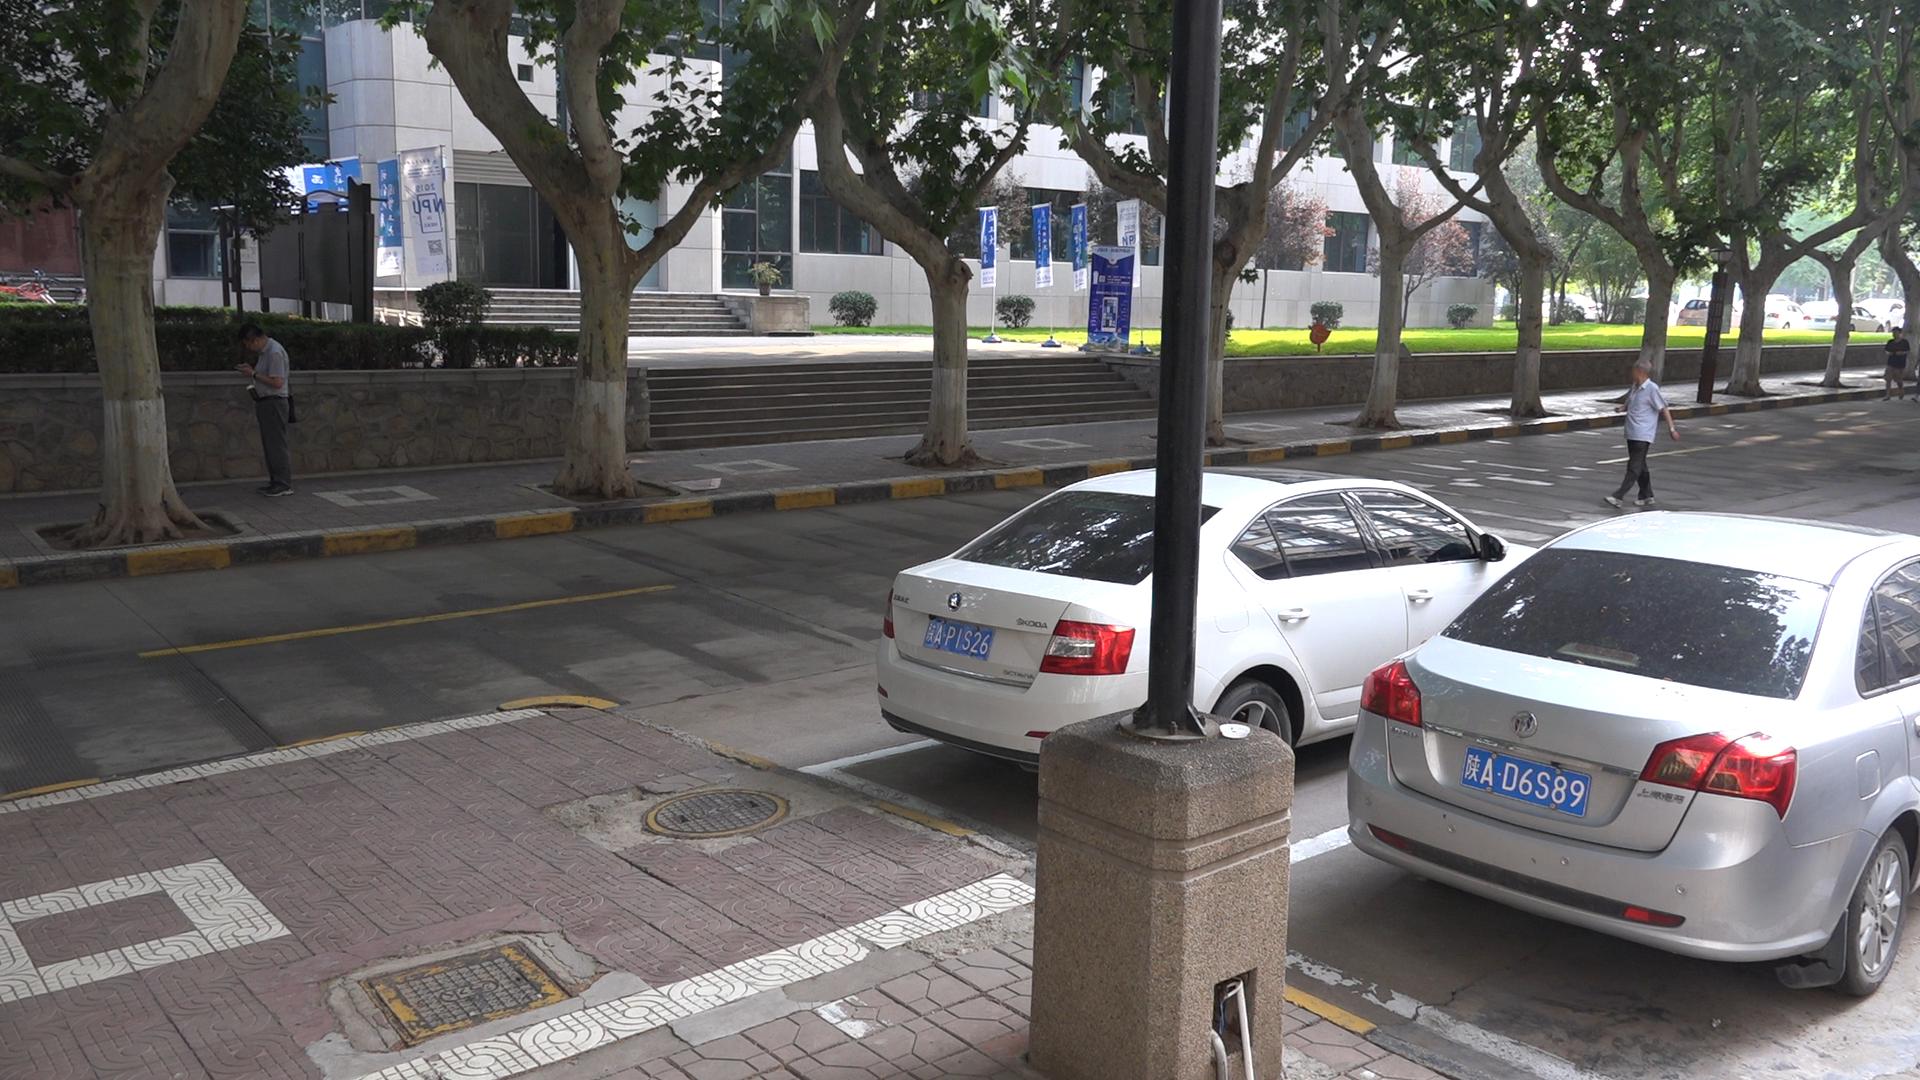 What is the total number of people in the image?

3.